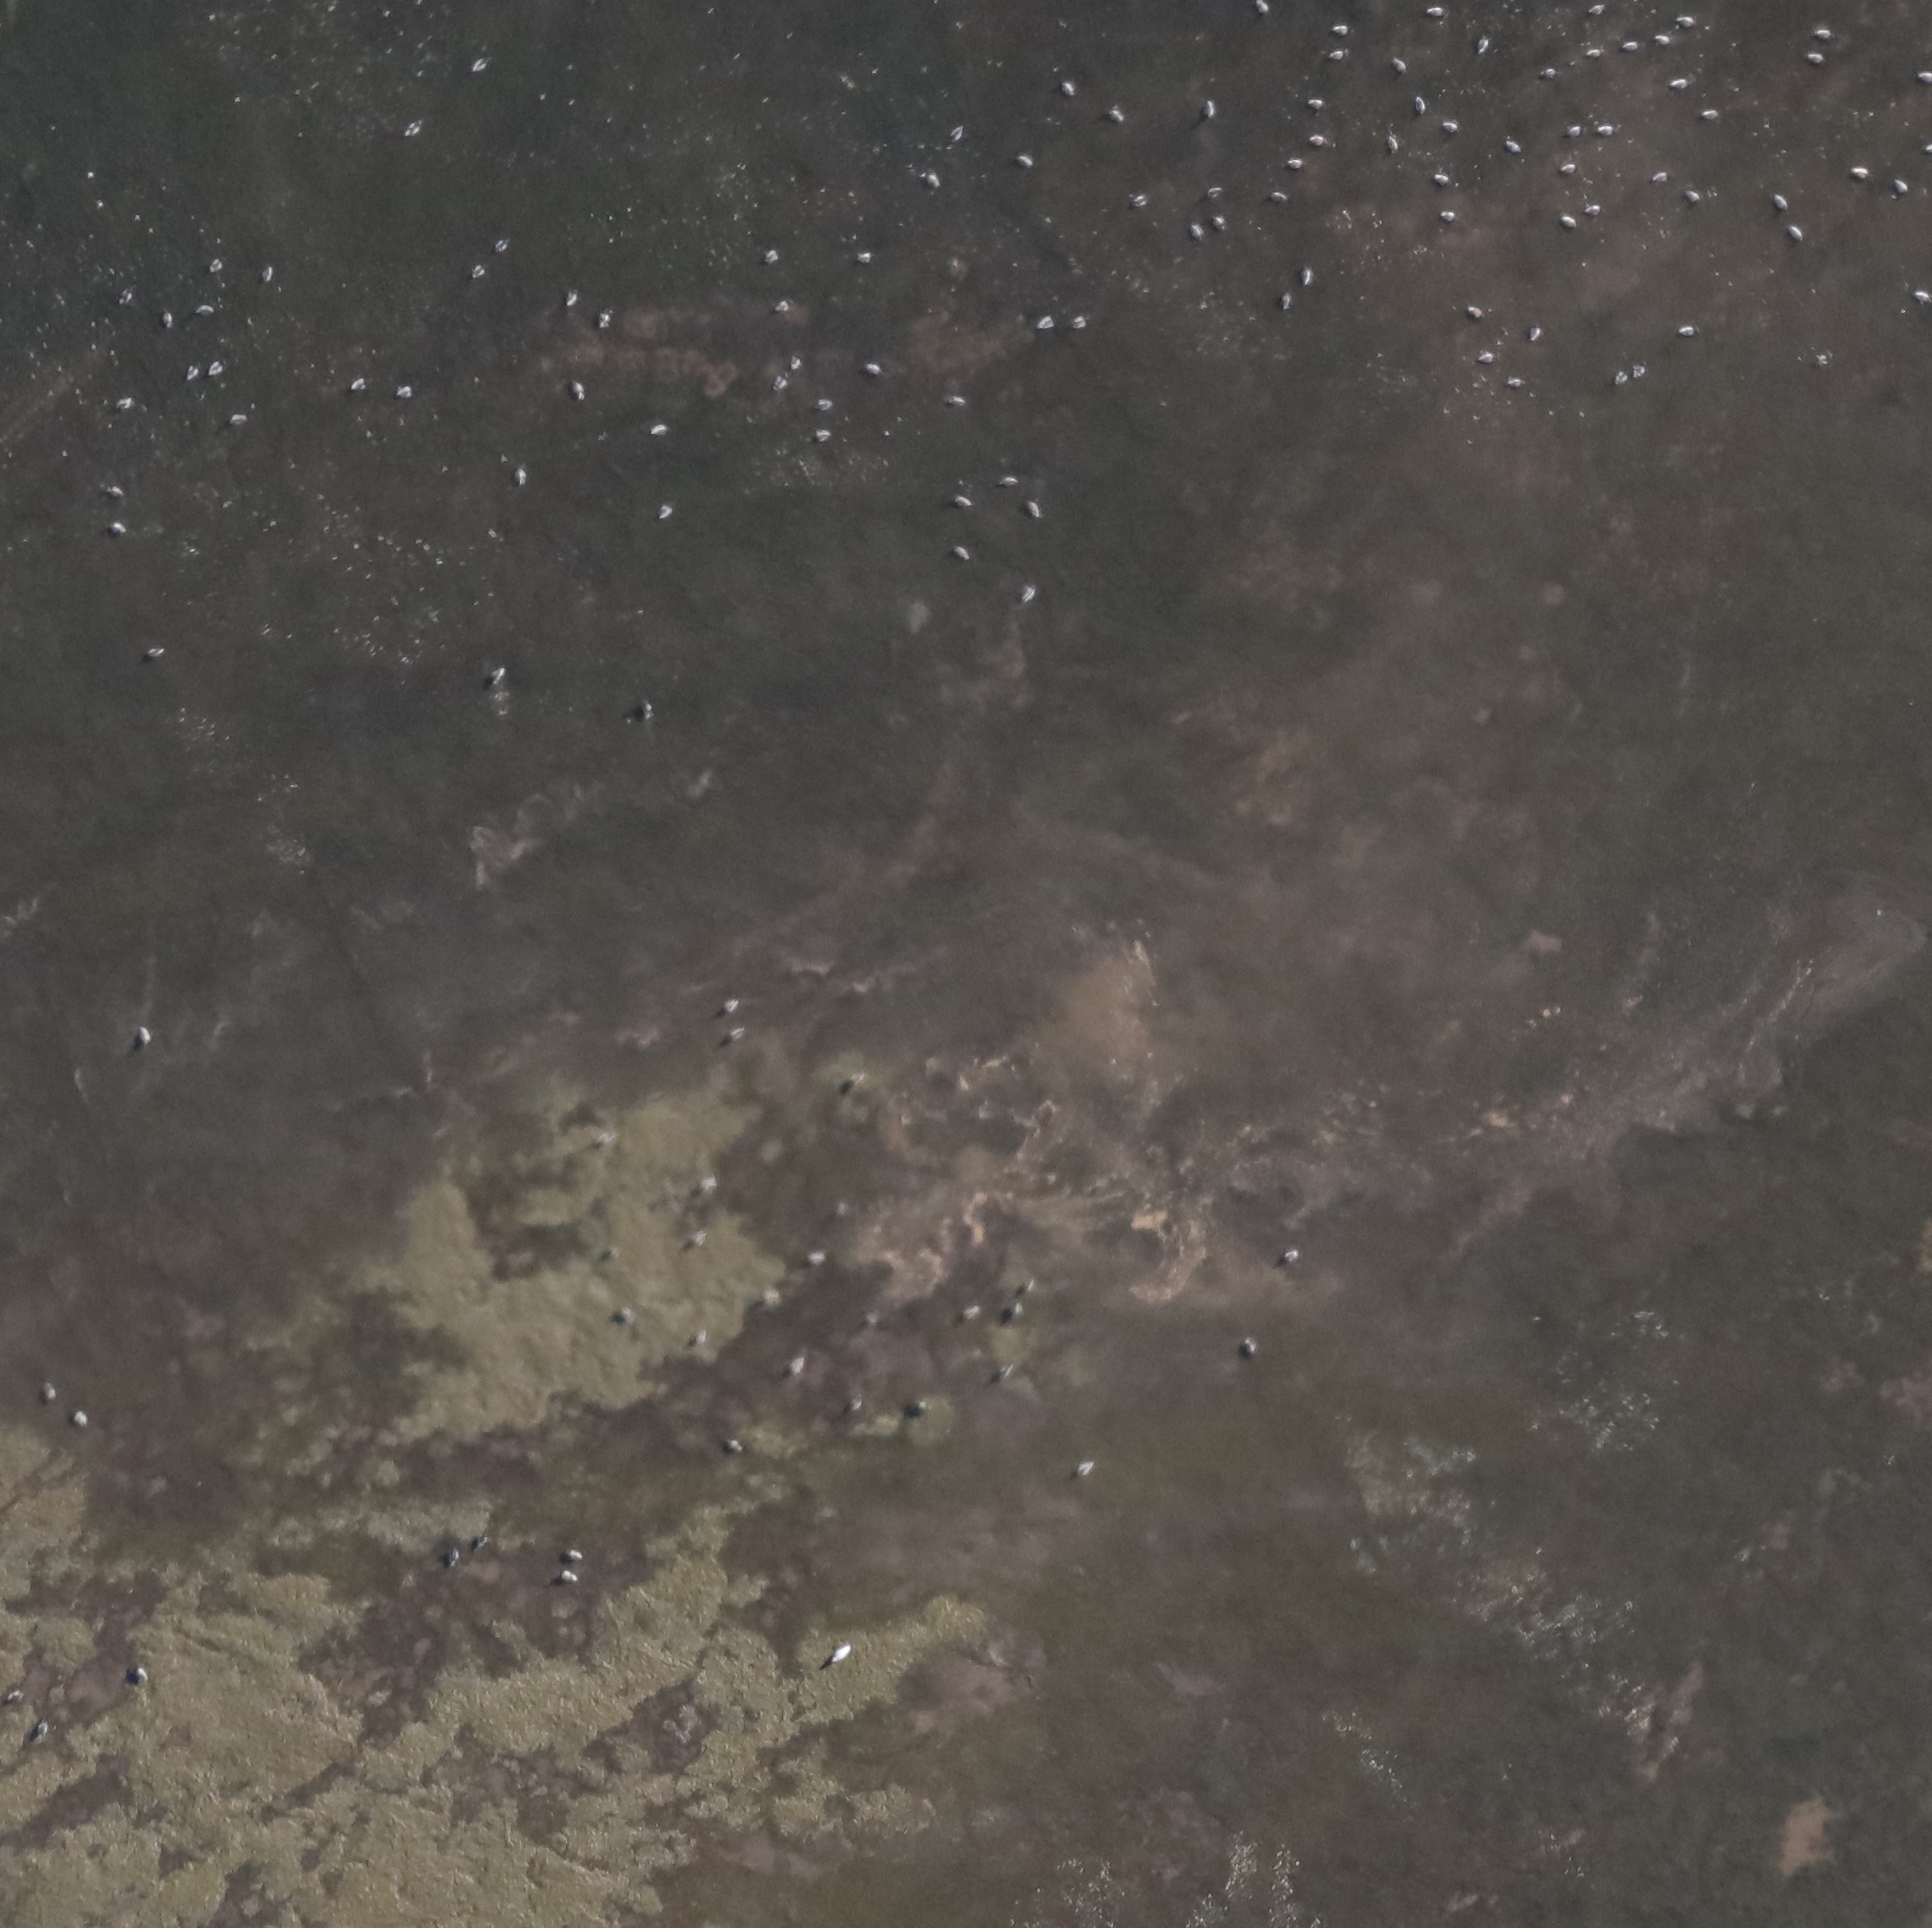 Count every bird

135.